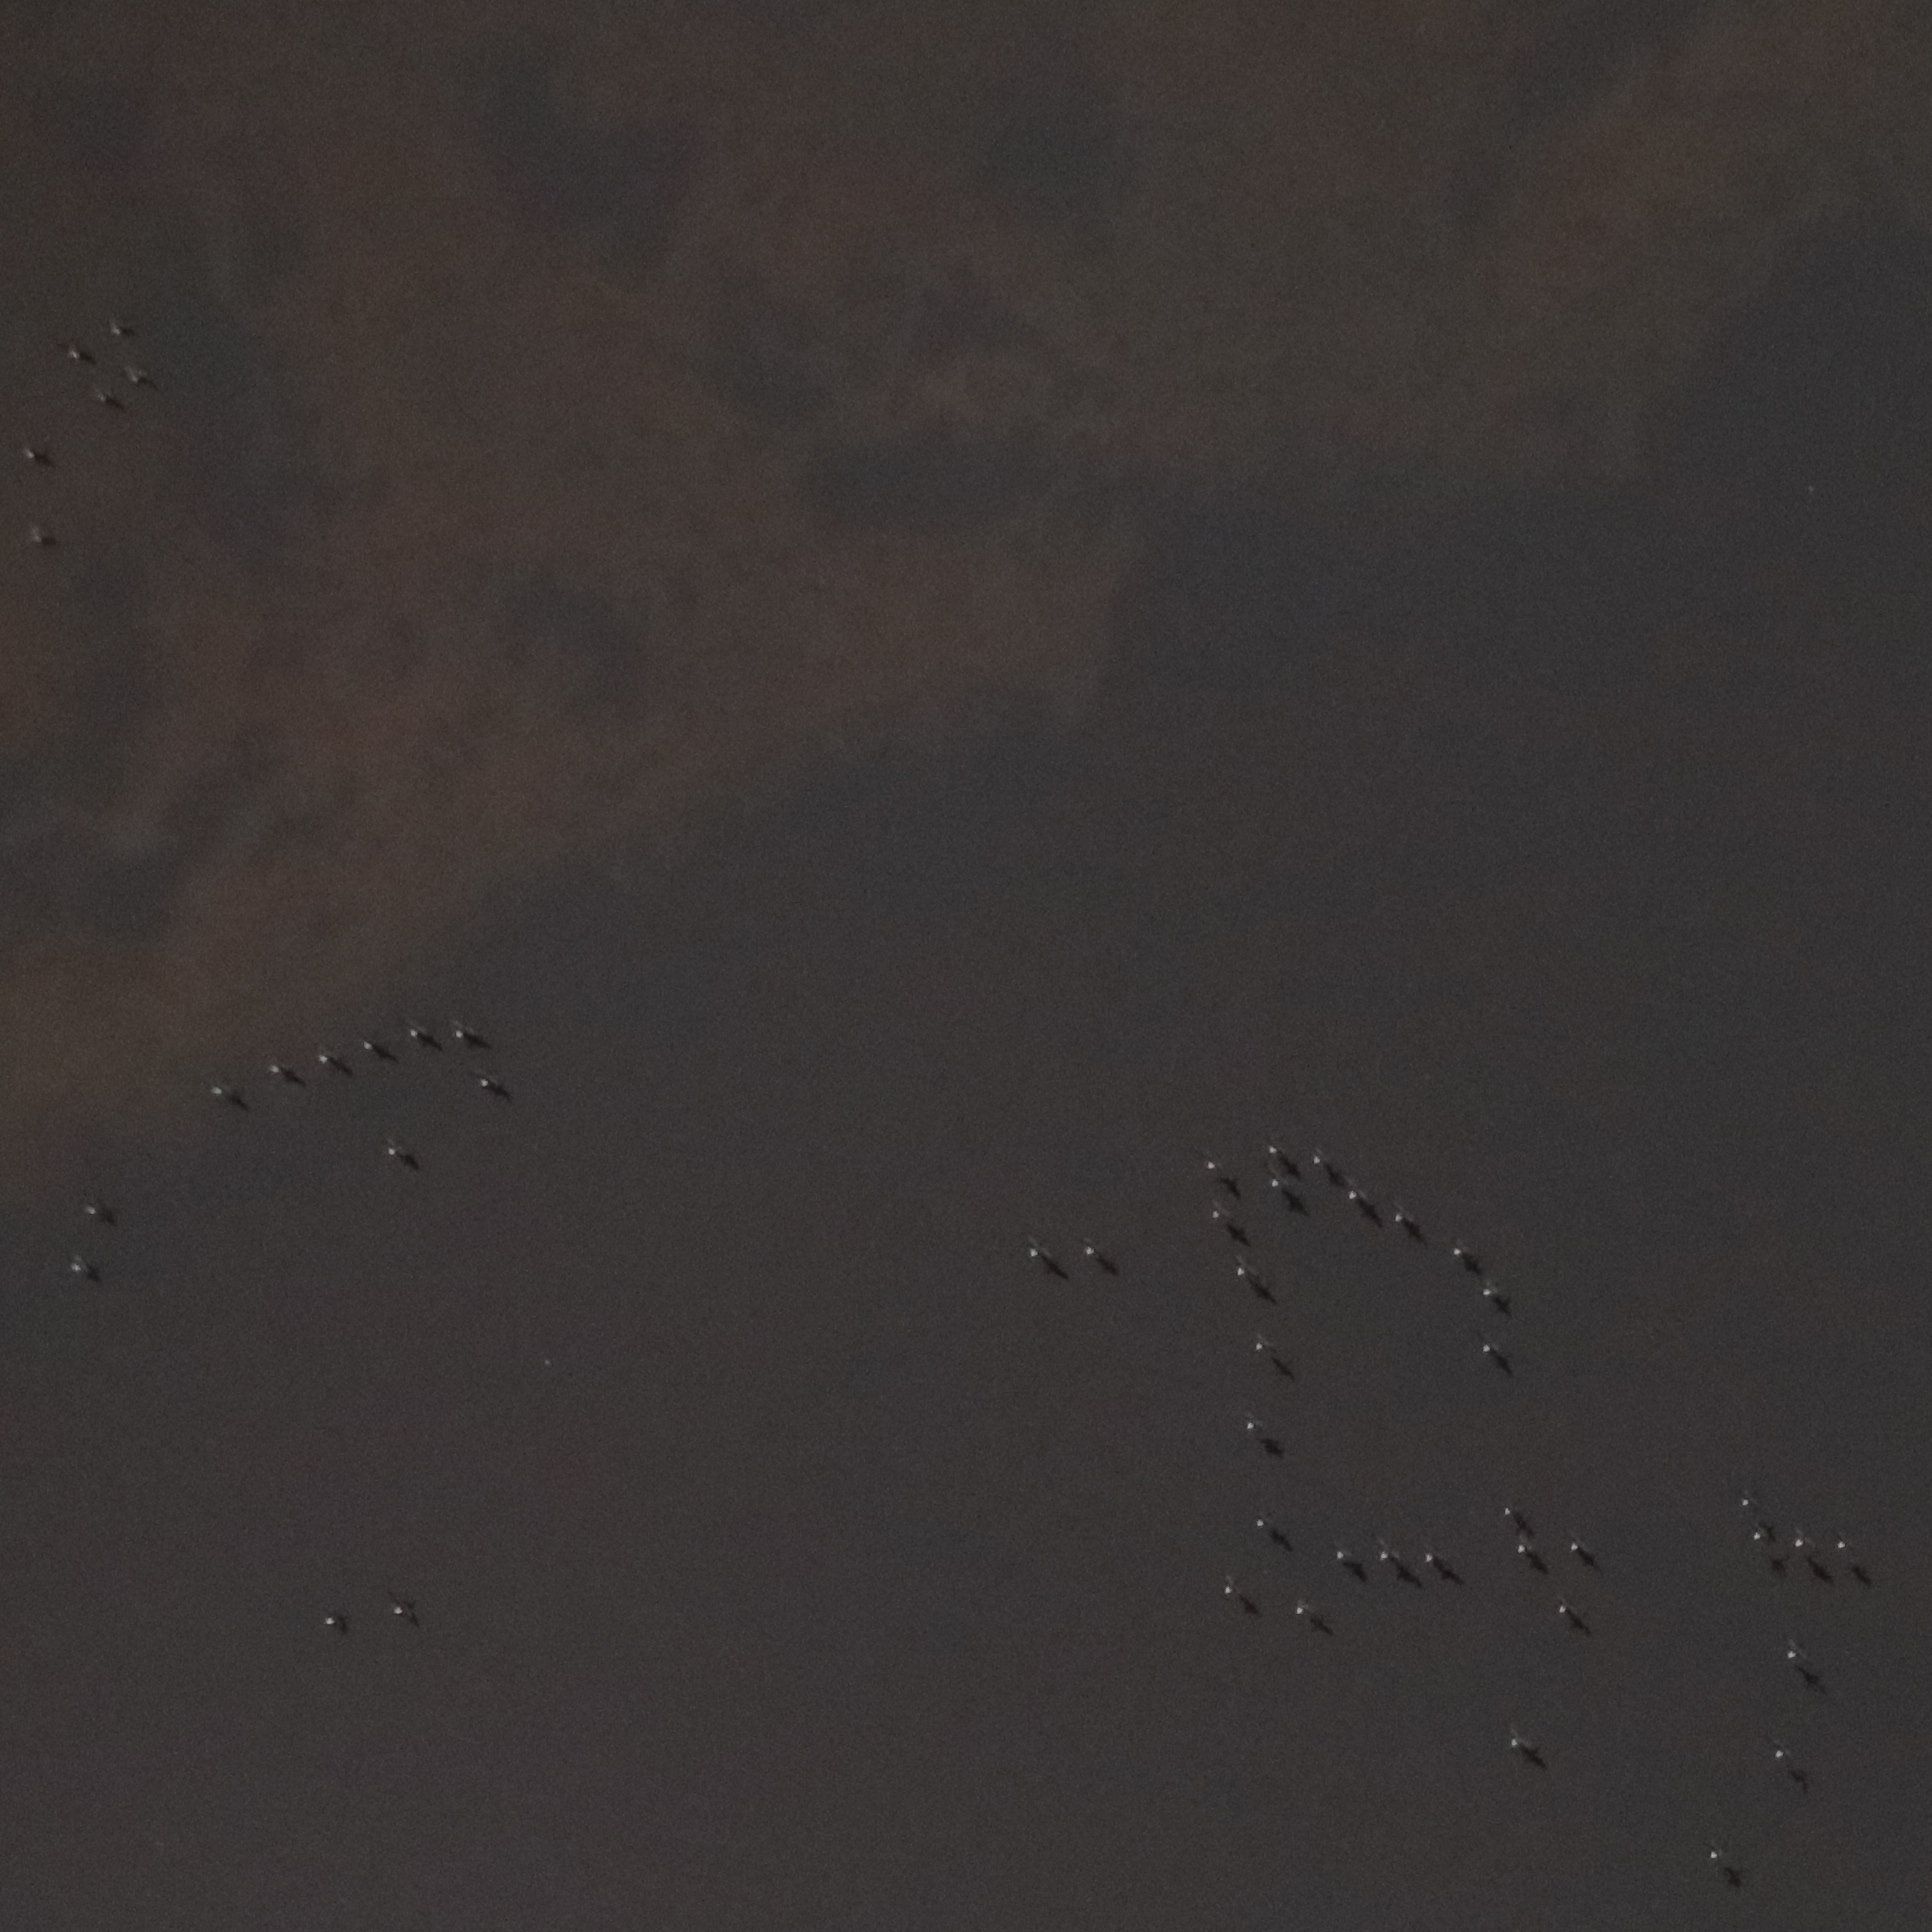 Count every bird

51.